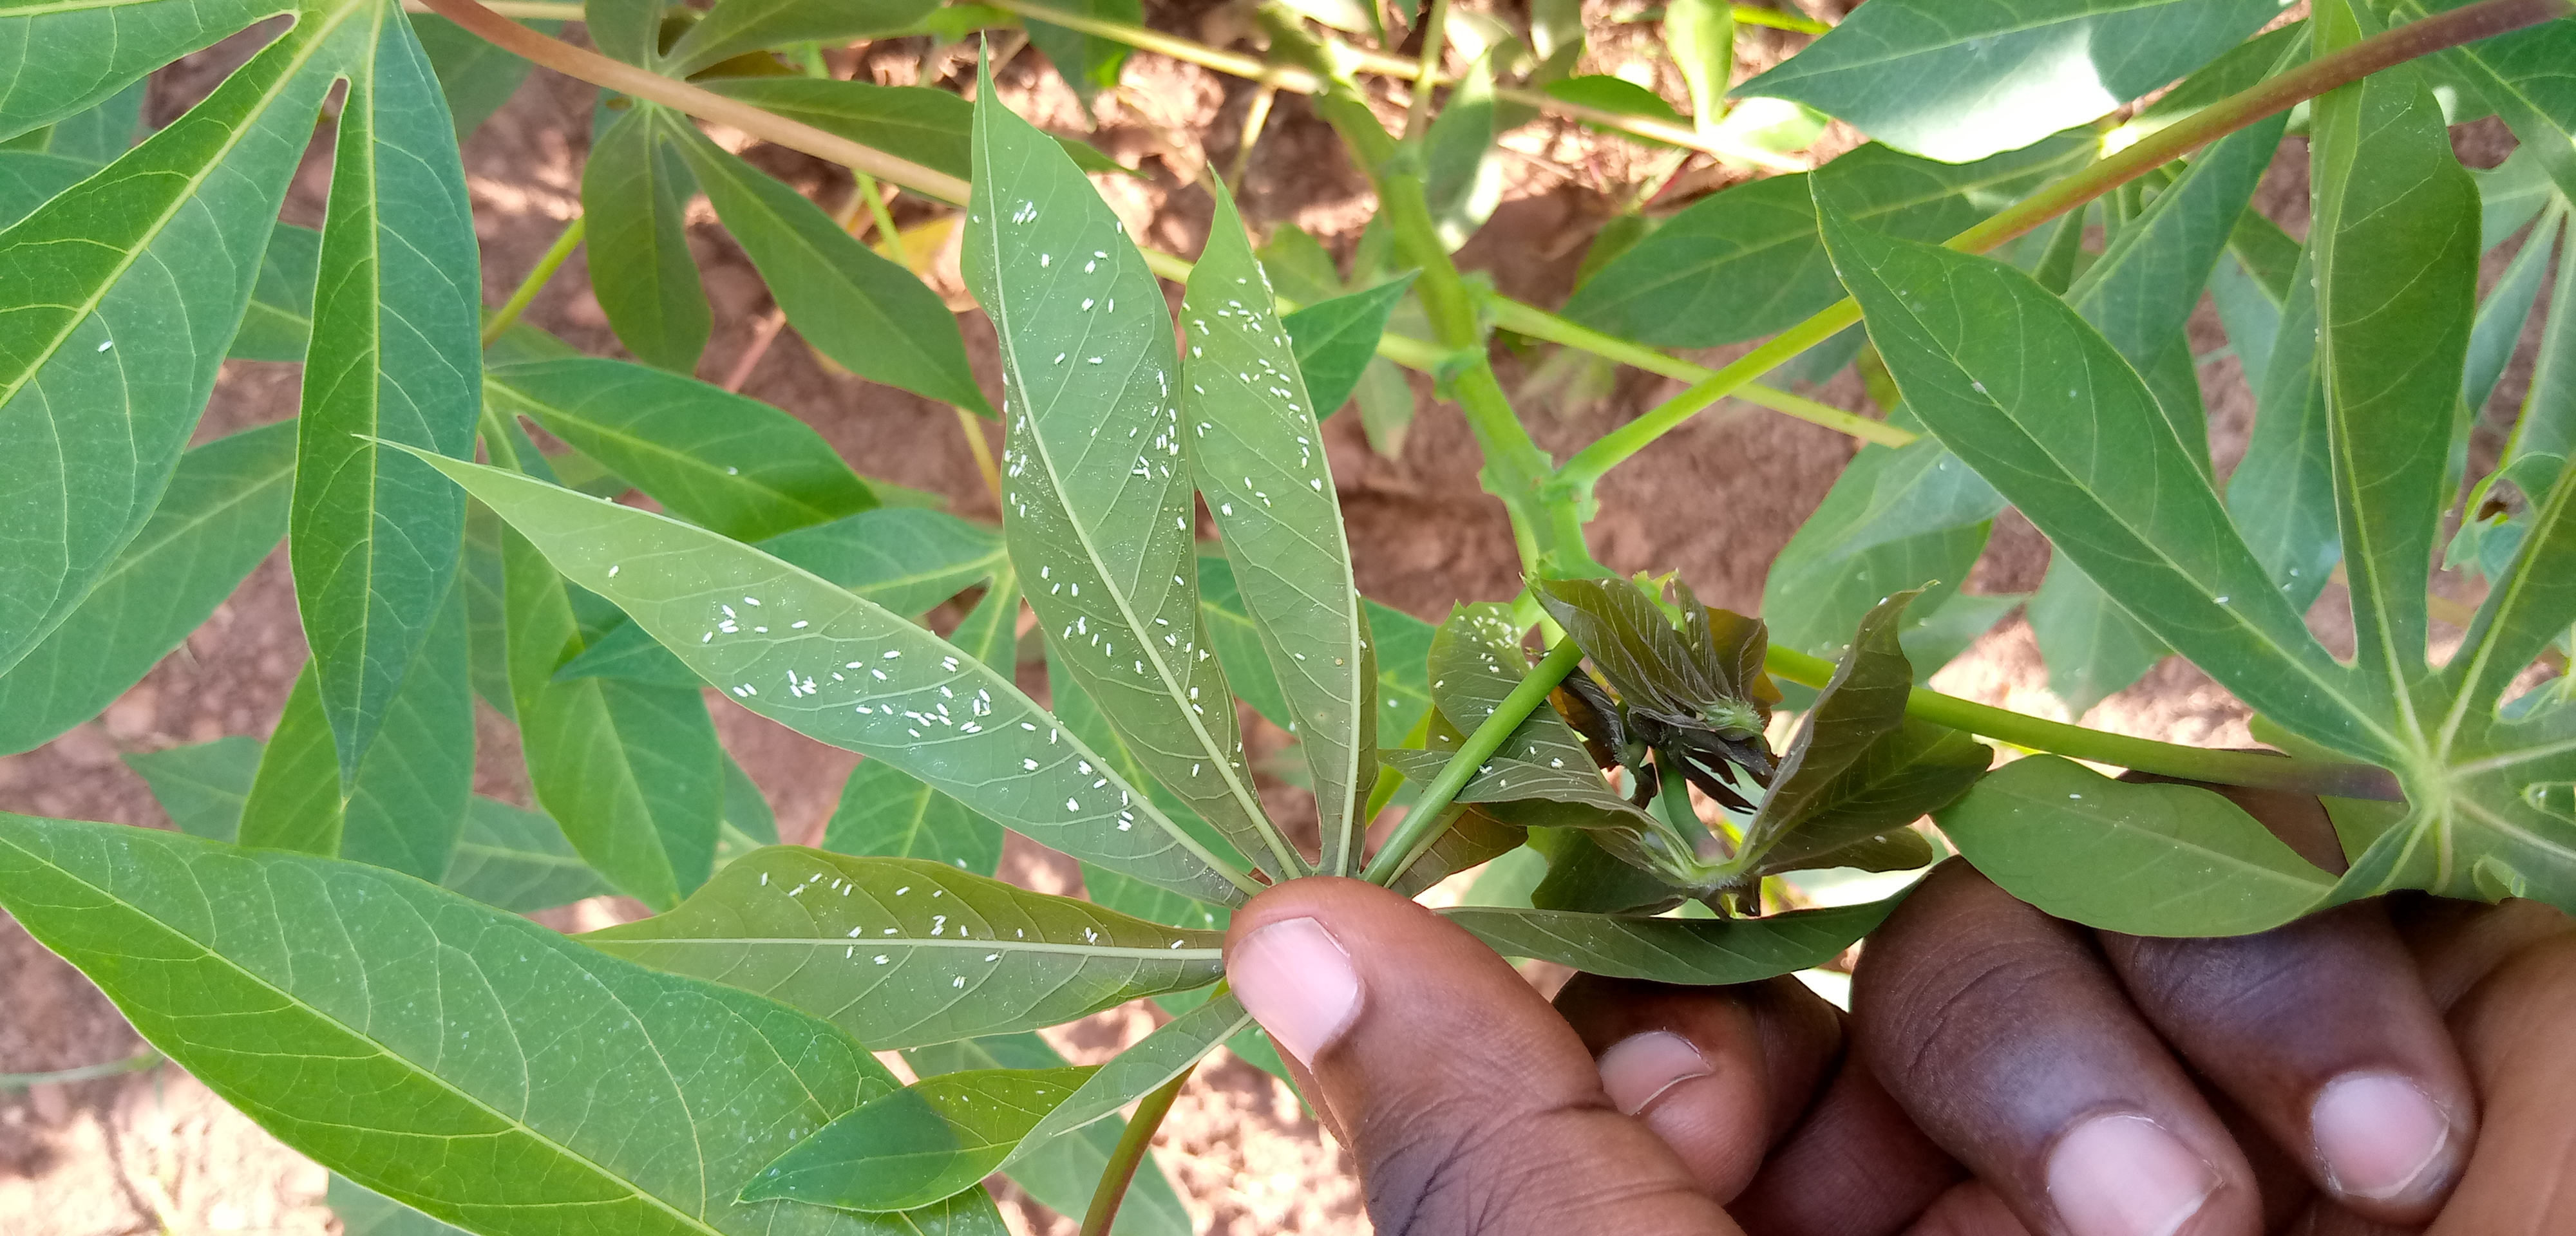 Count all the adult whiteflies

184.